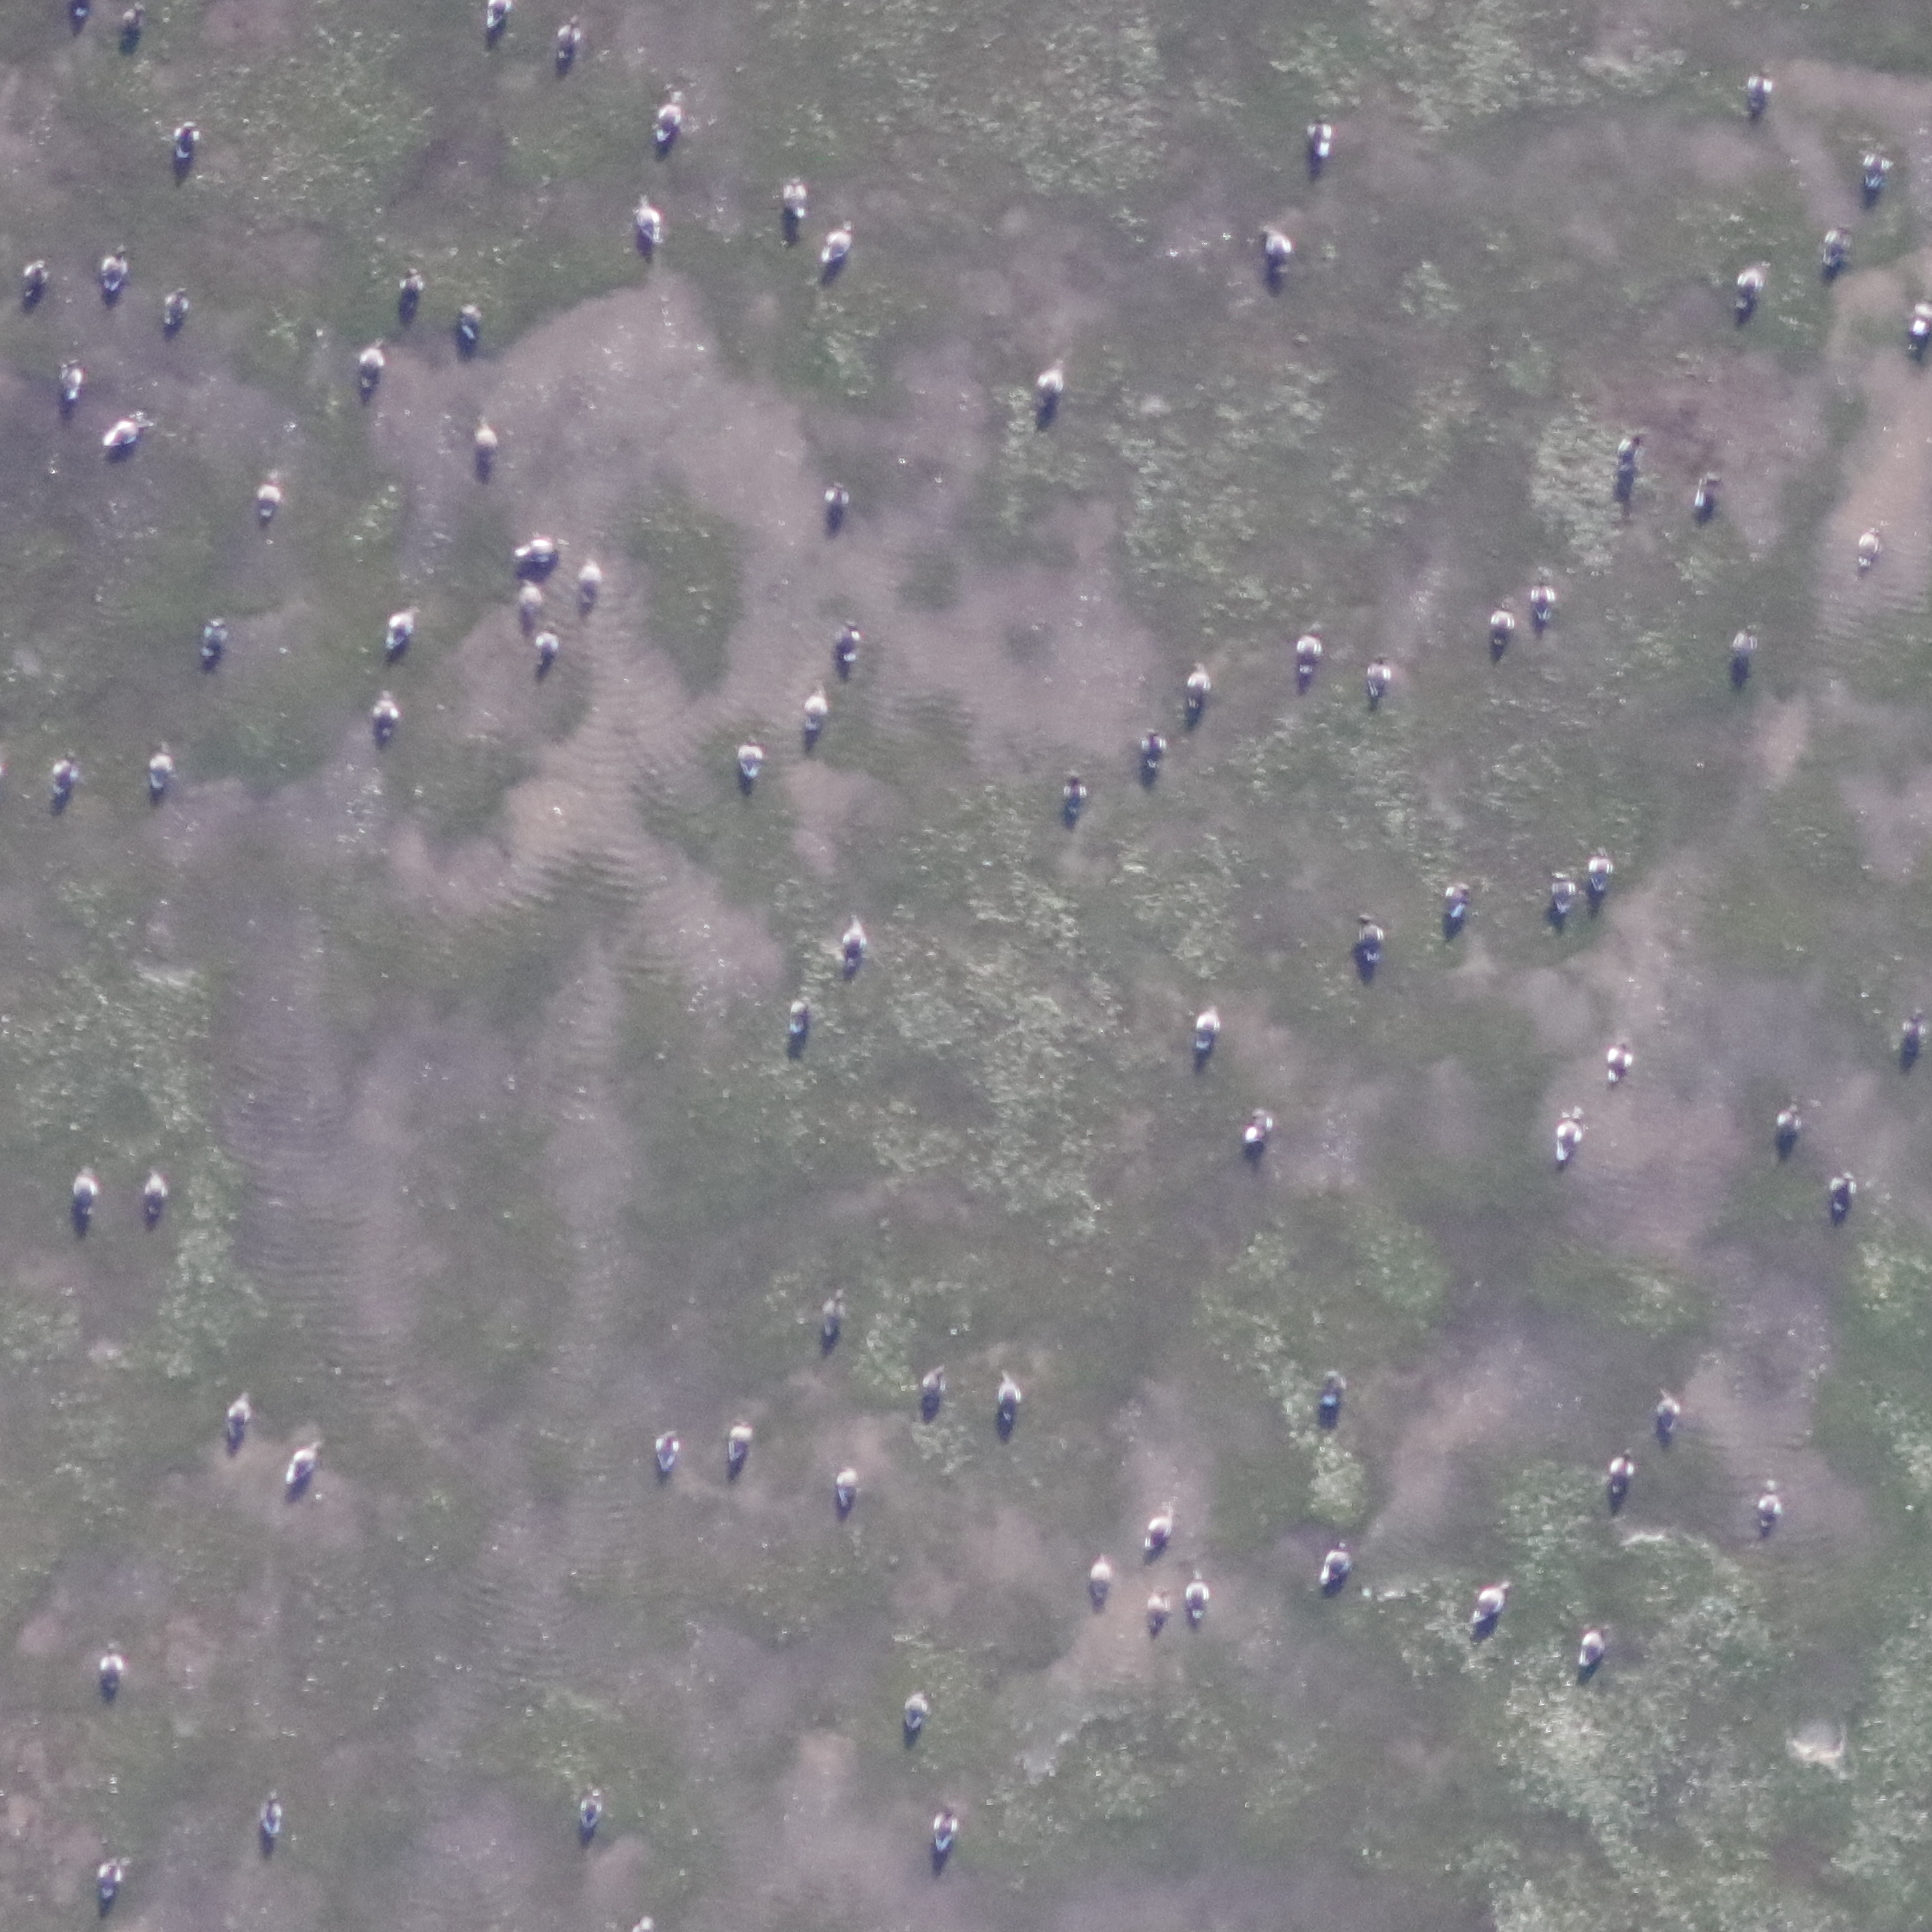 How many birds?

90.